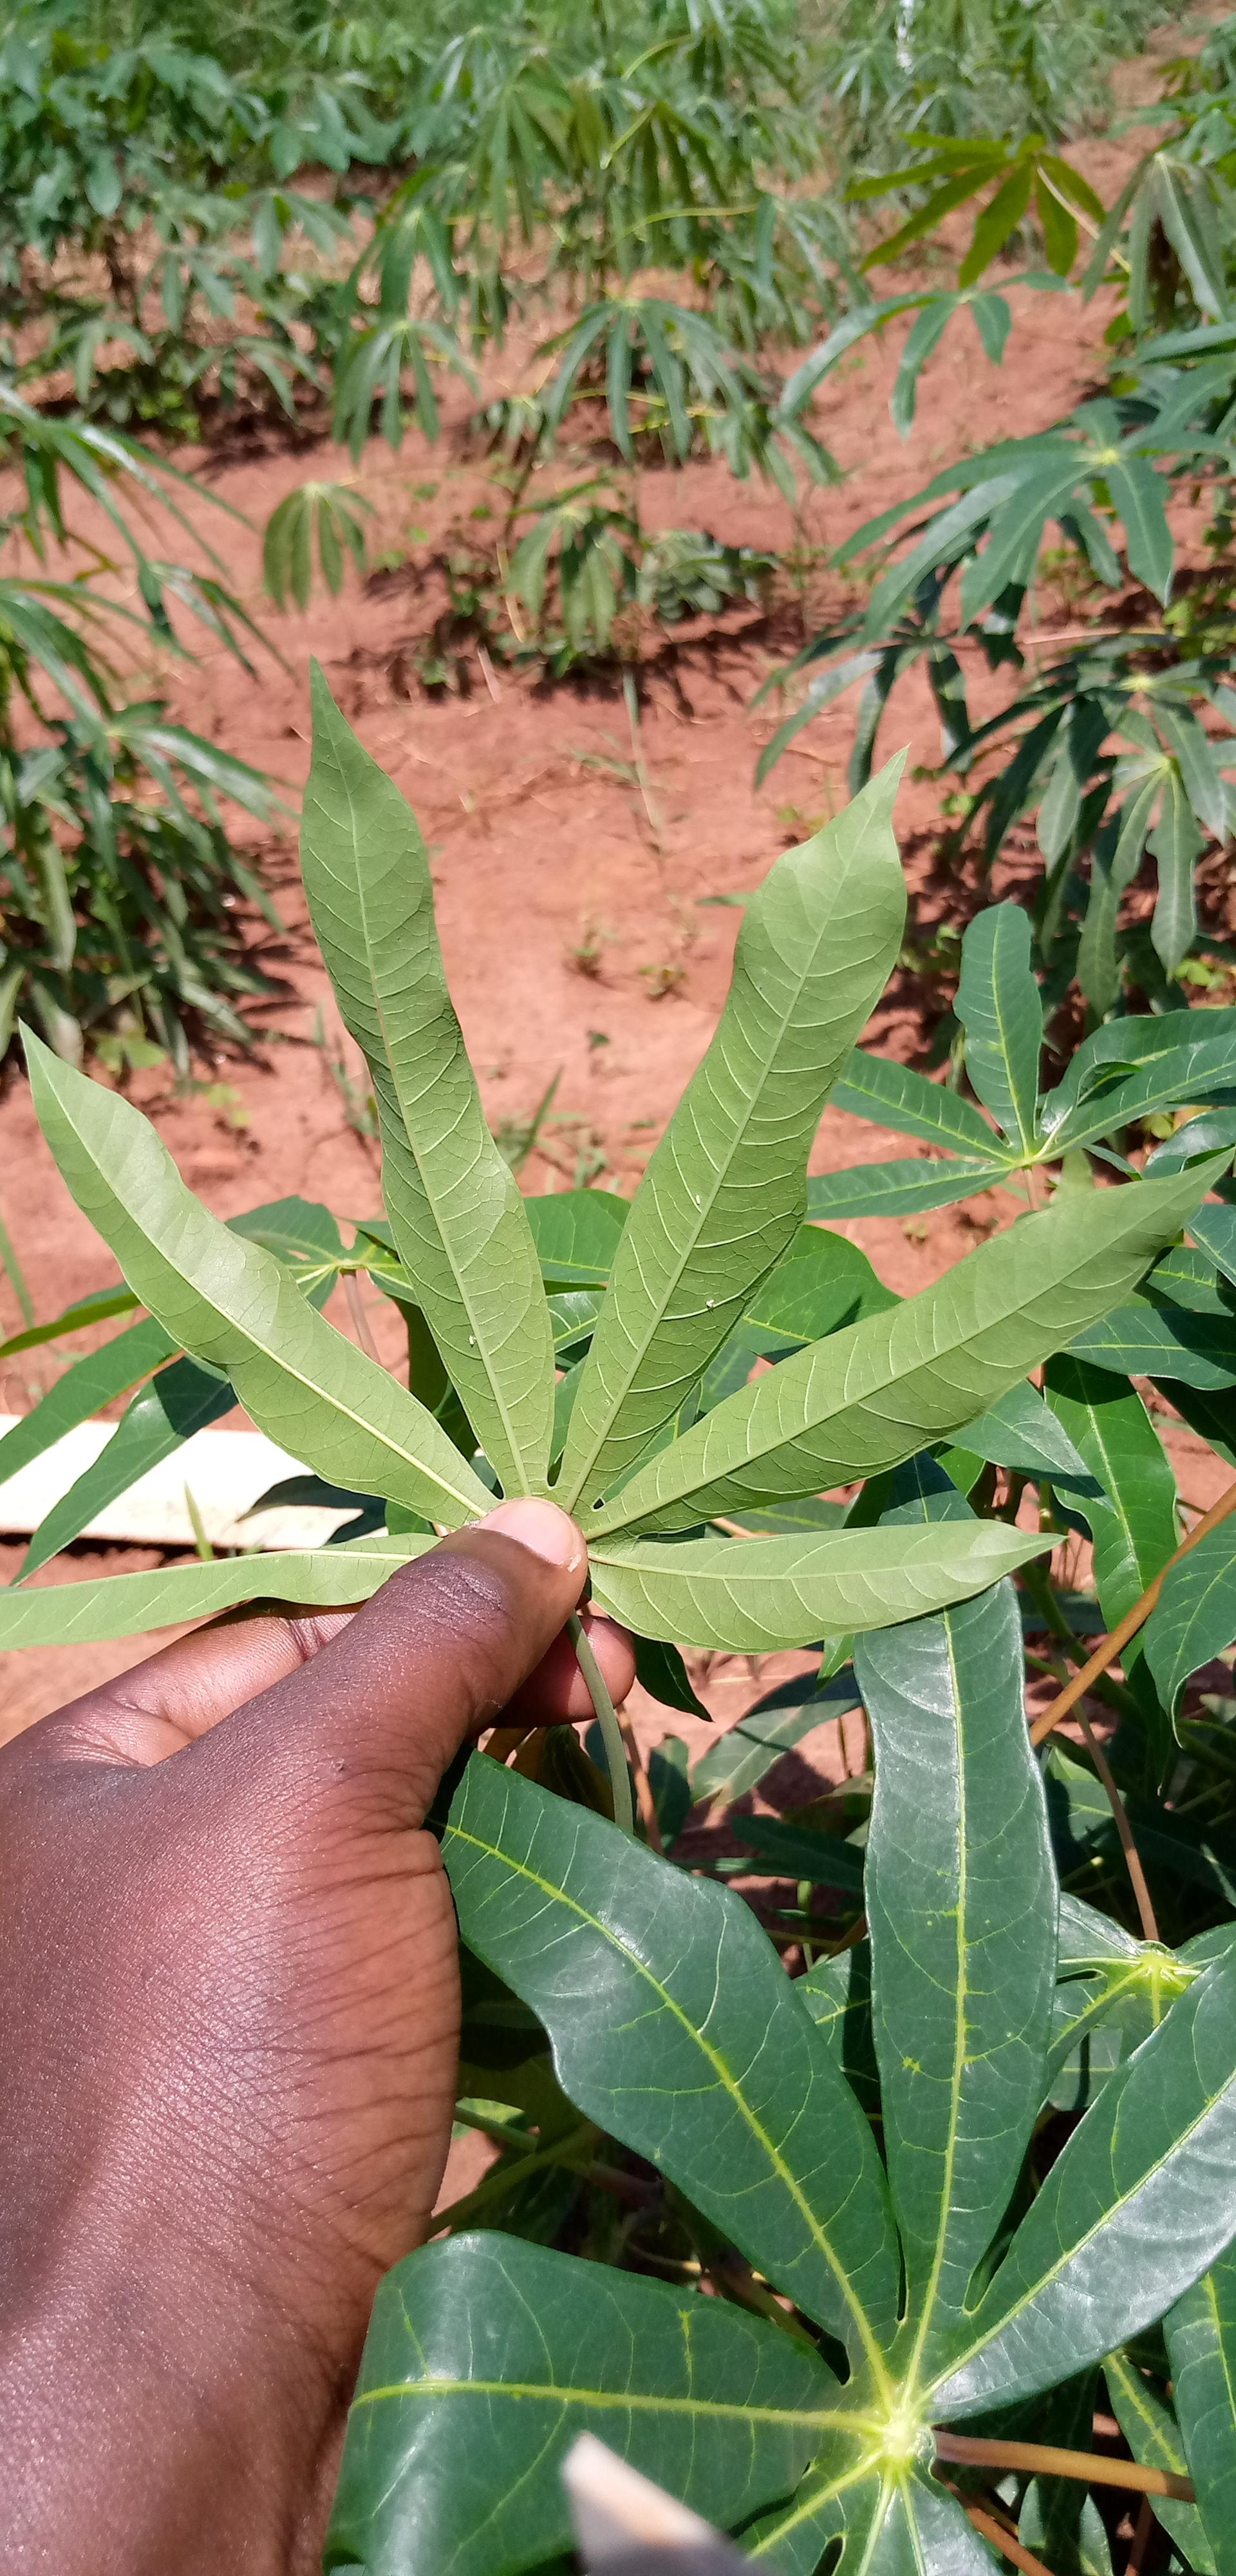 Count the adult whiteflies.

3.